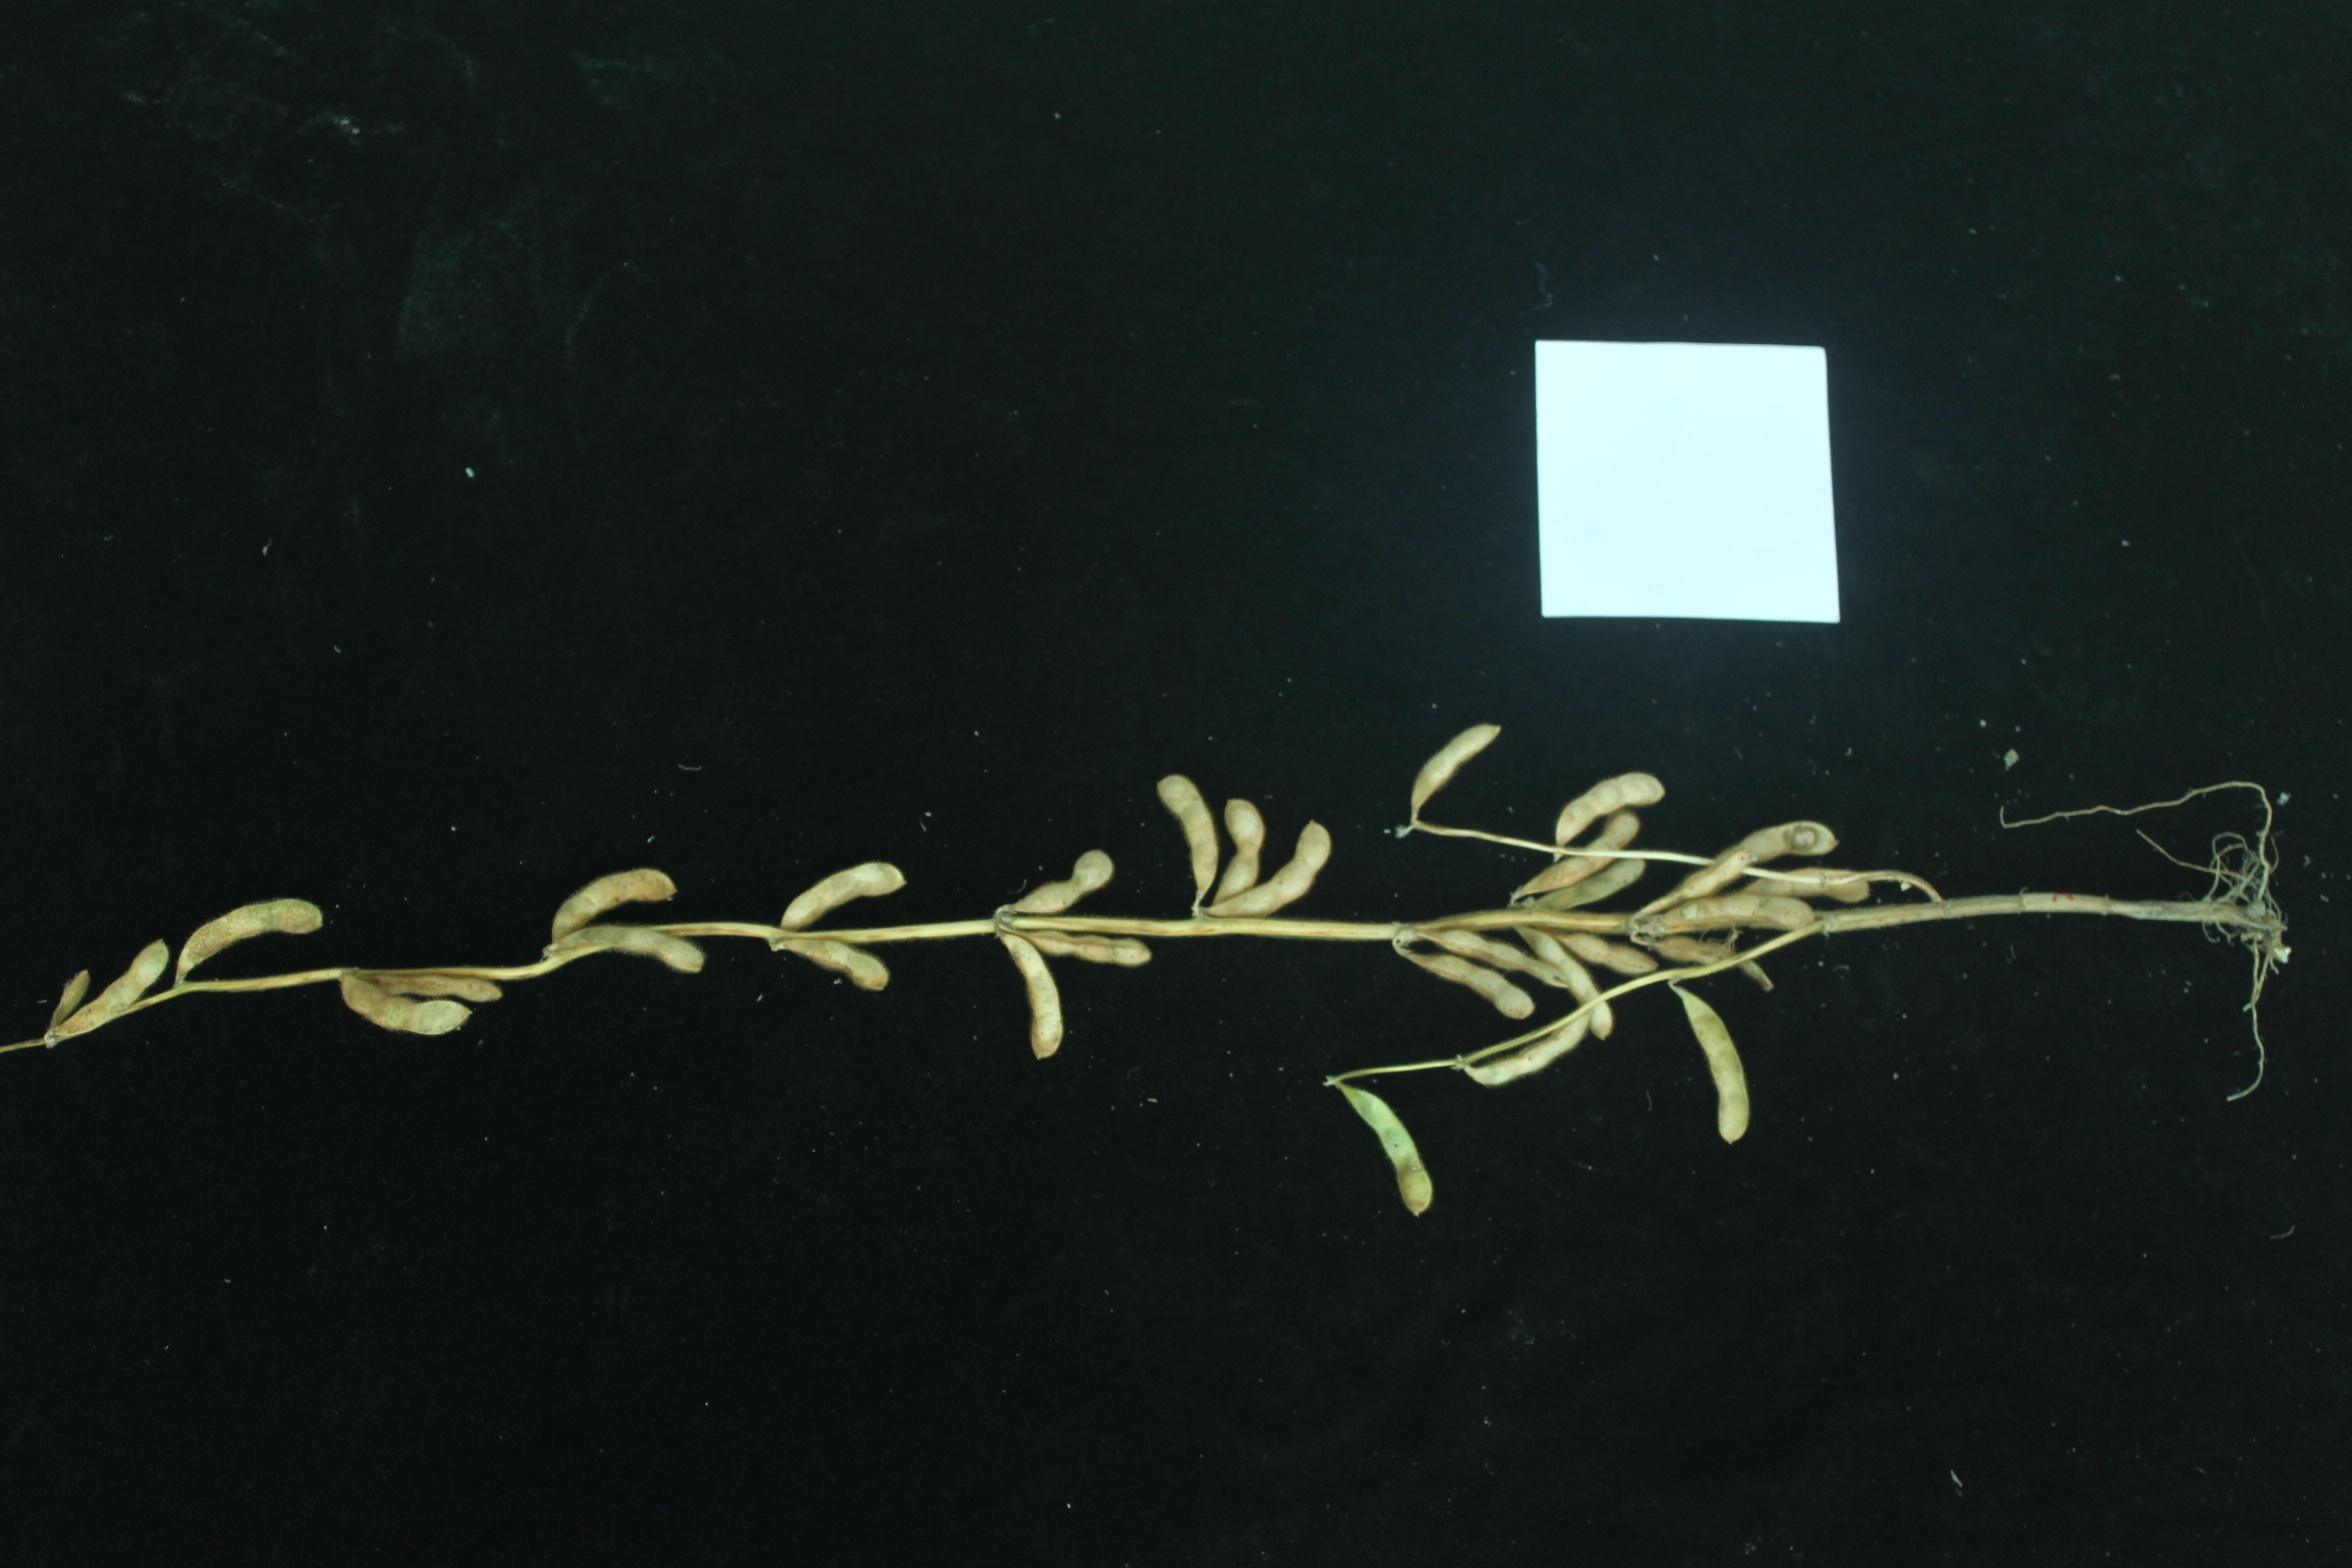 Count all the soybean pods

31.